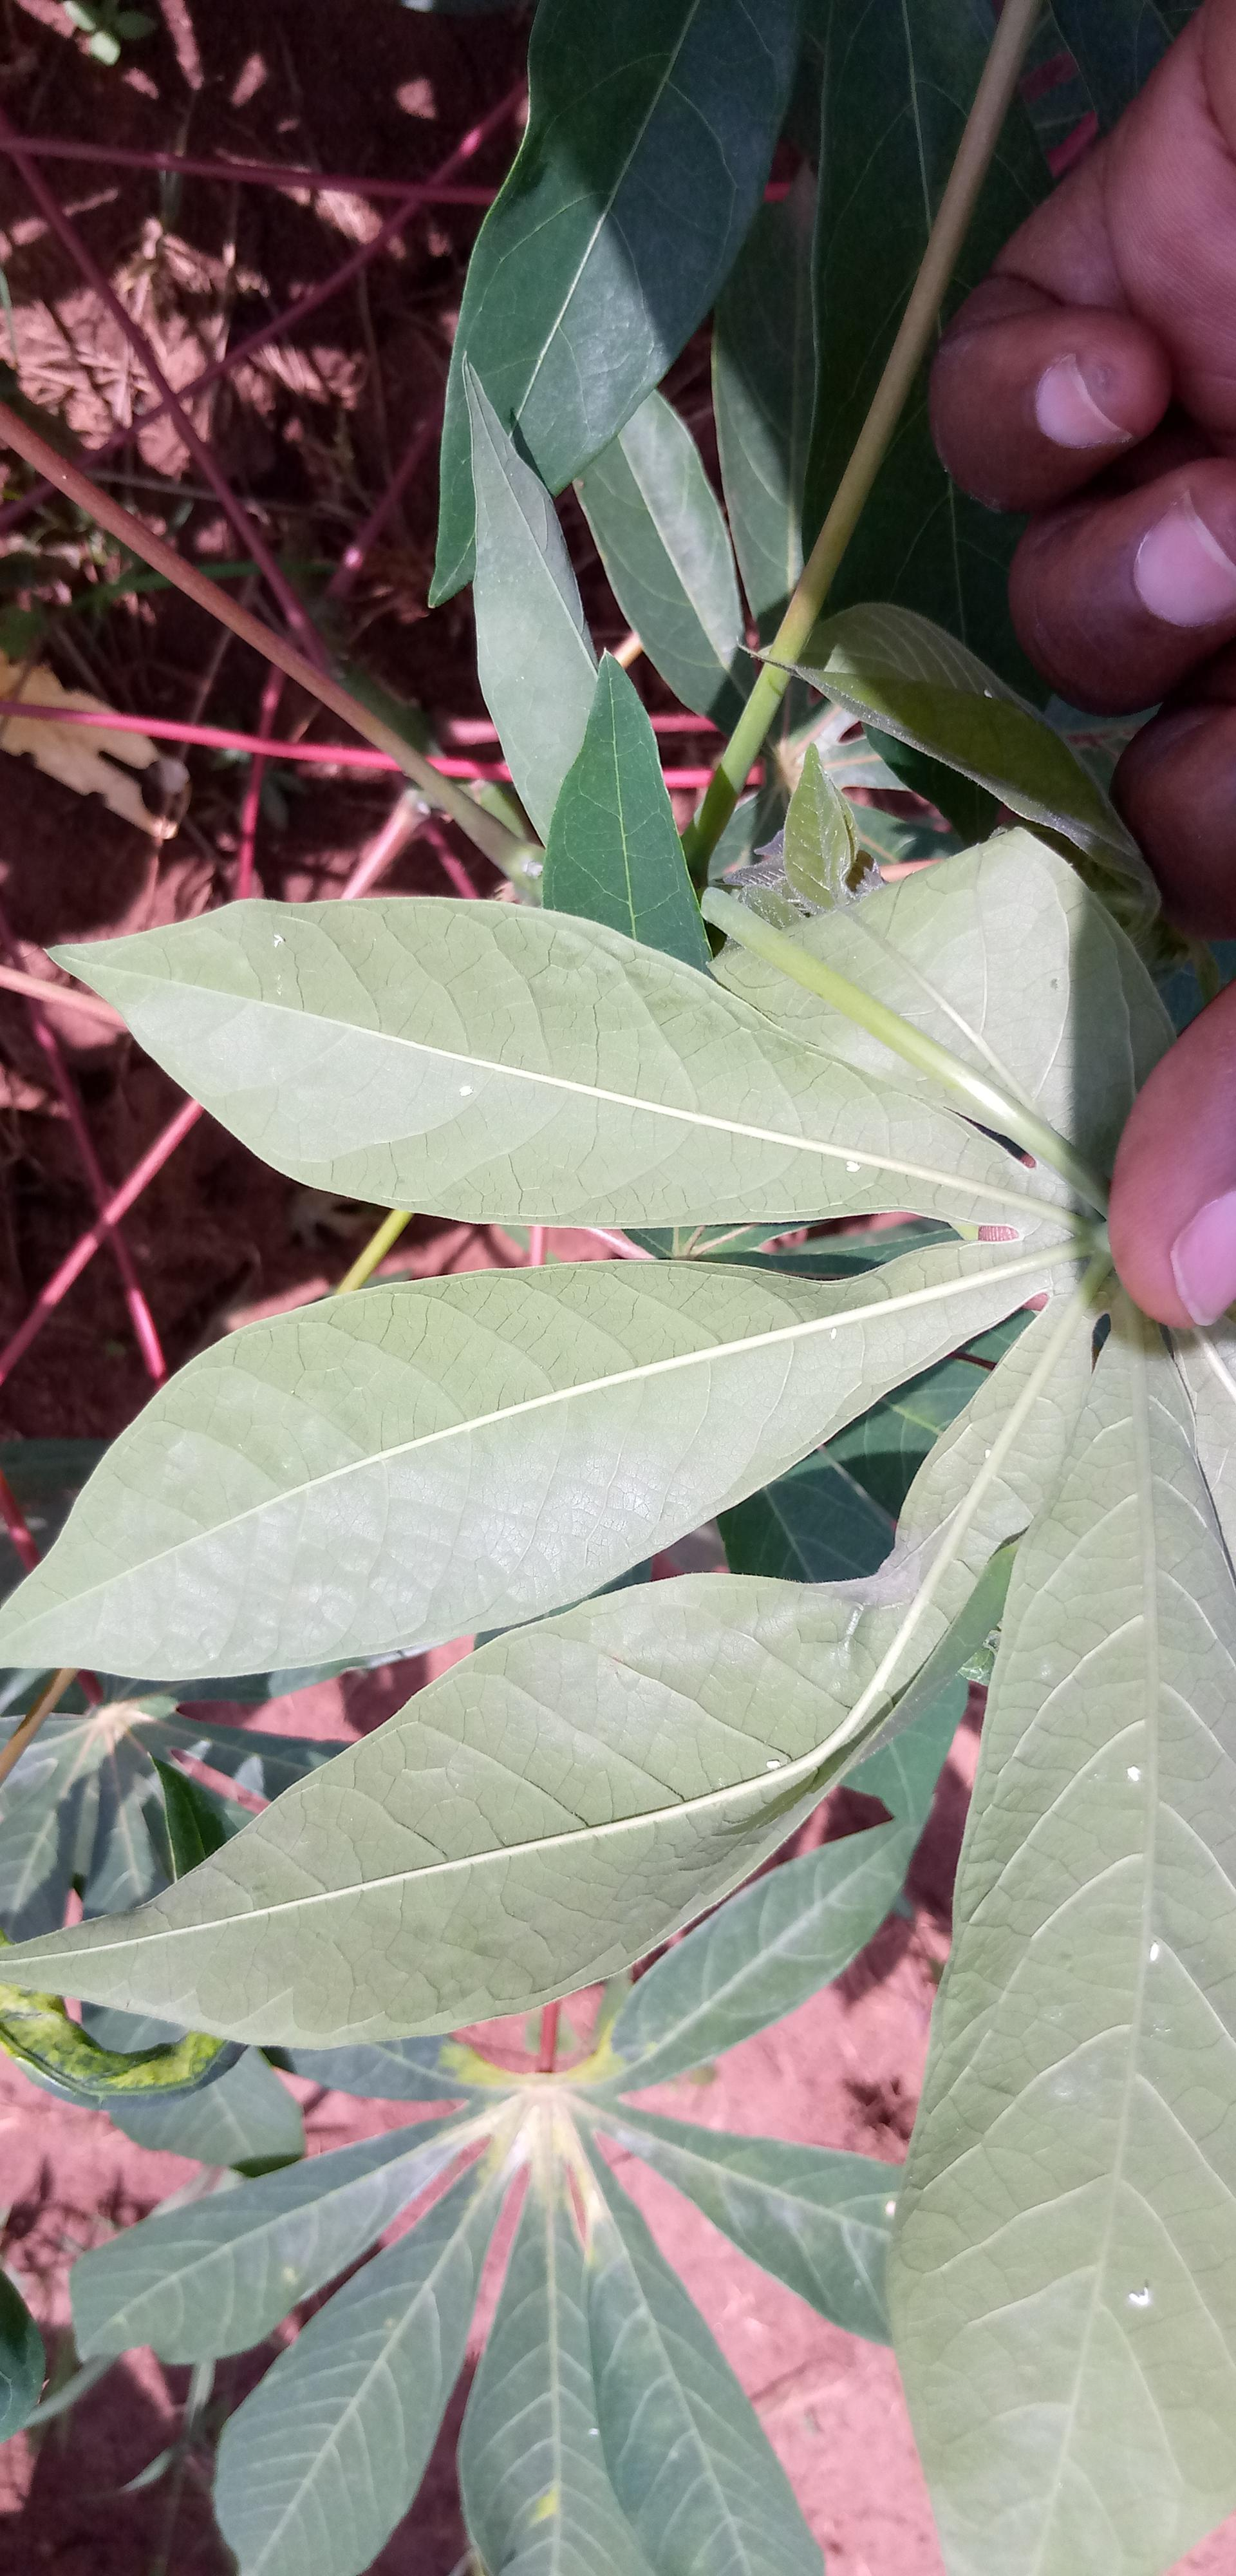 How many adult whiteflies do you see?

9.